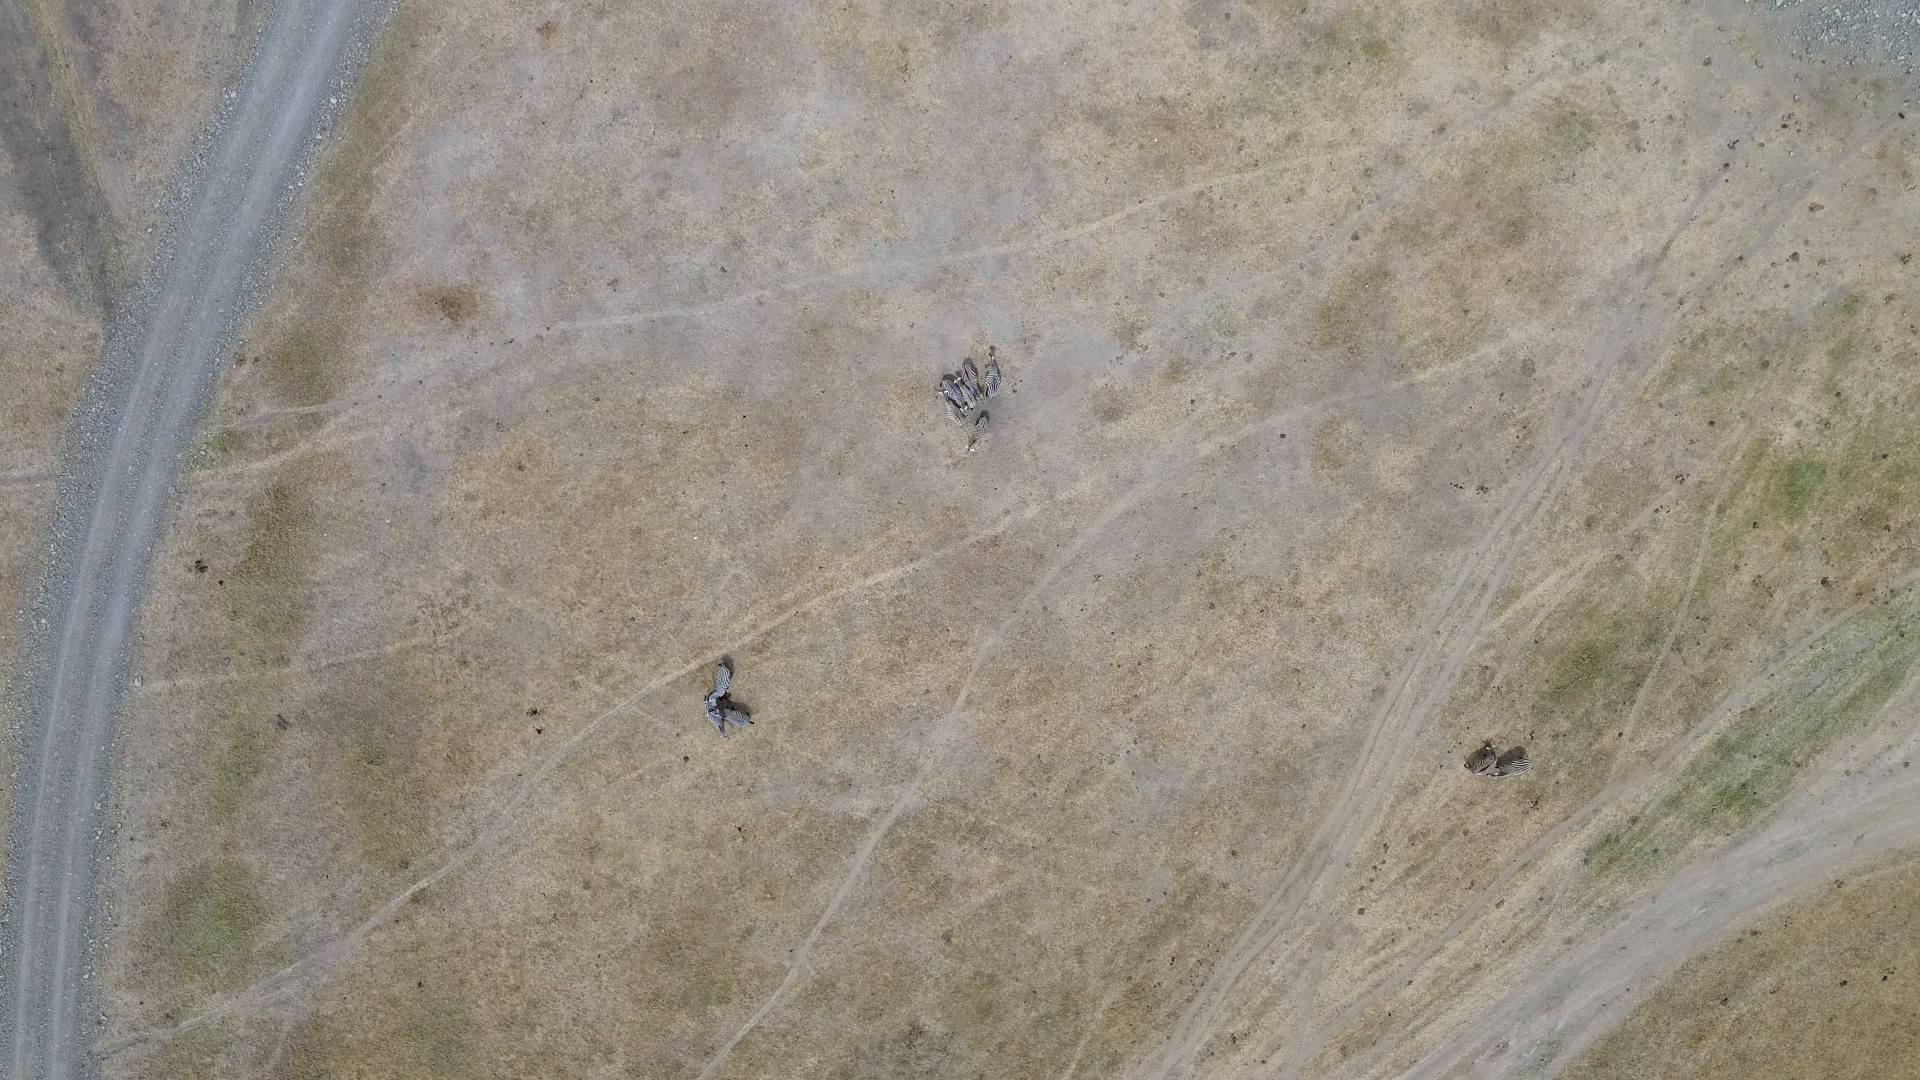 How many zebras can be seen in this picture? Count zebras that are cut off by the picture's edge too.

12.